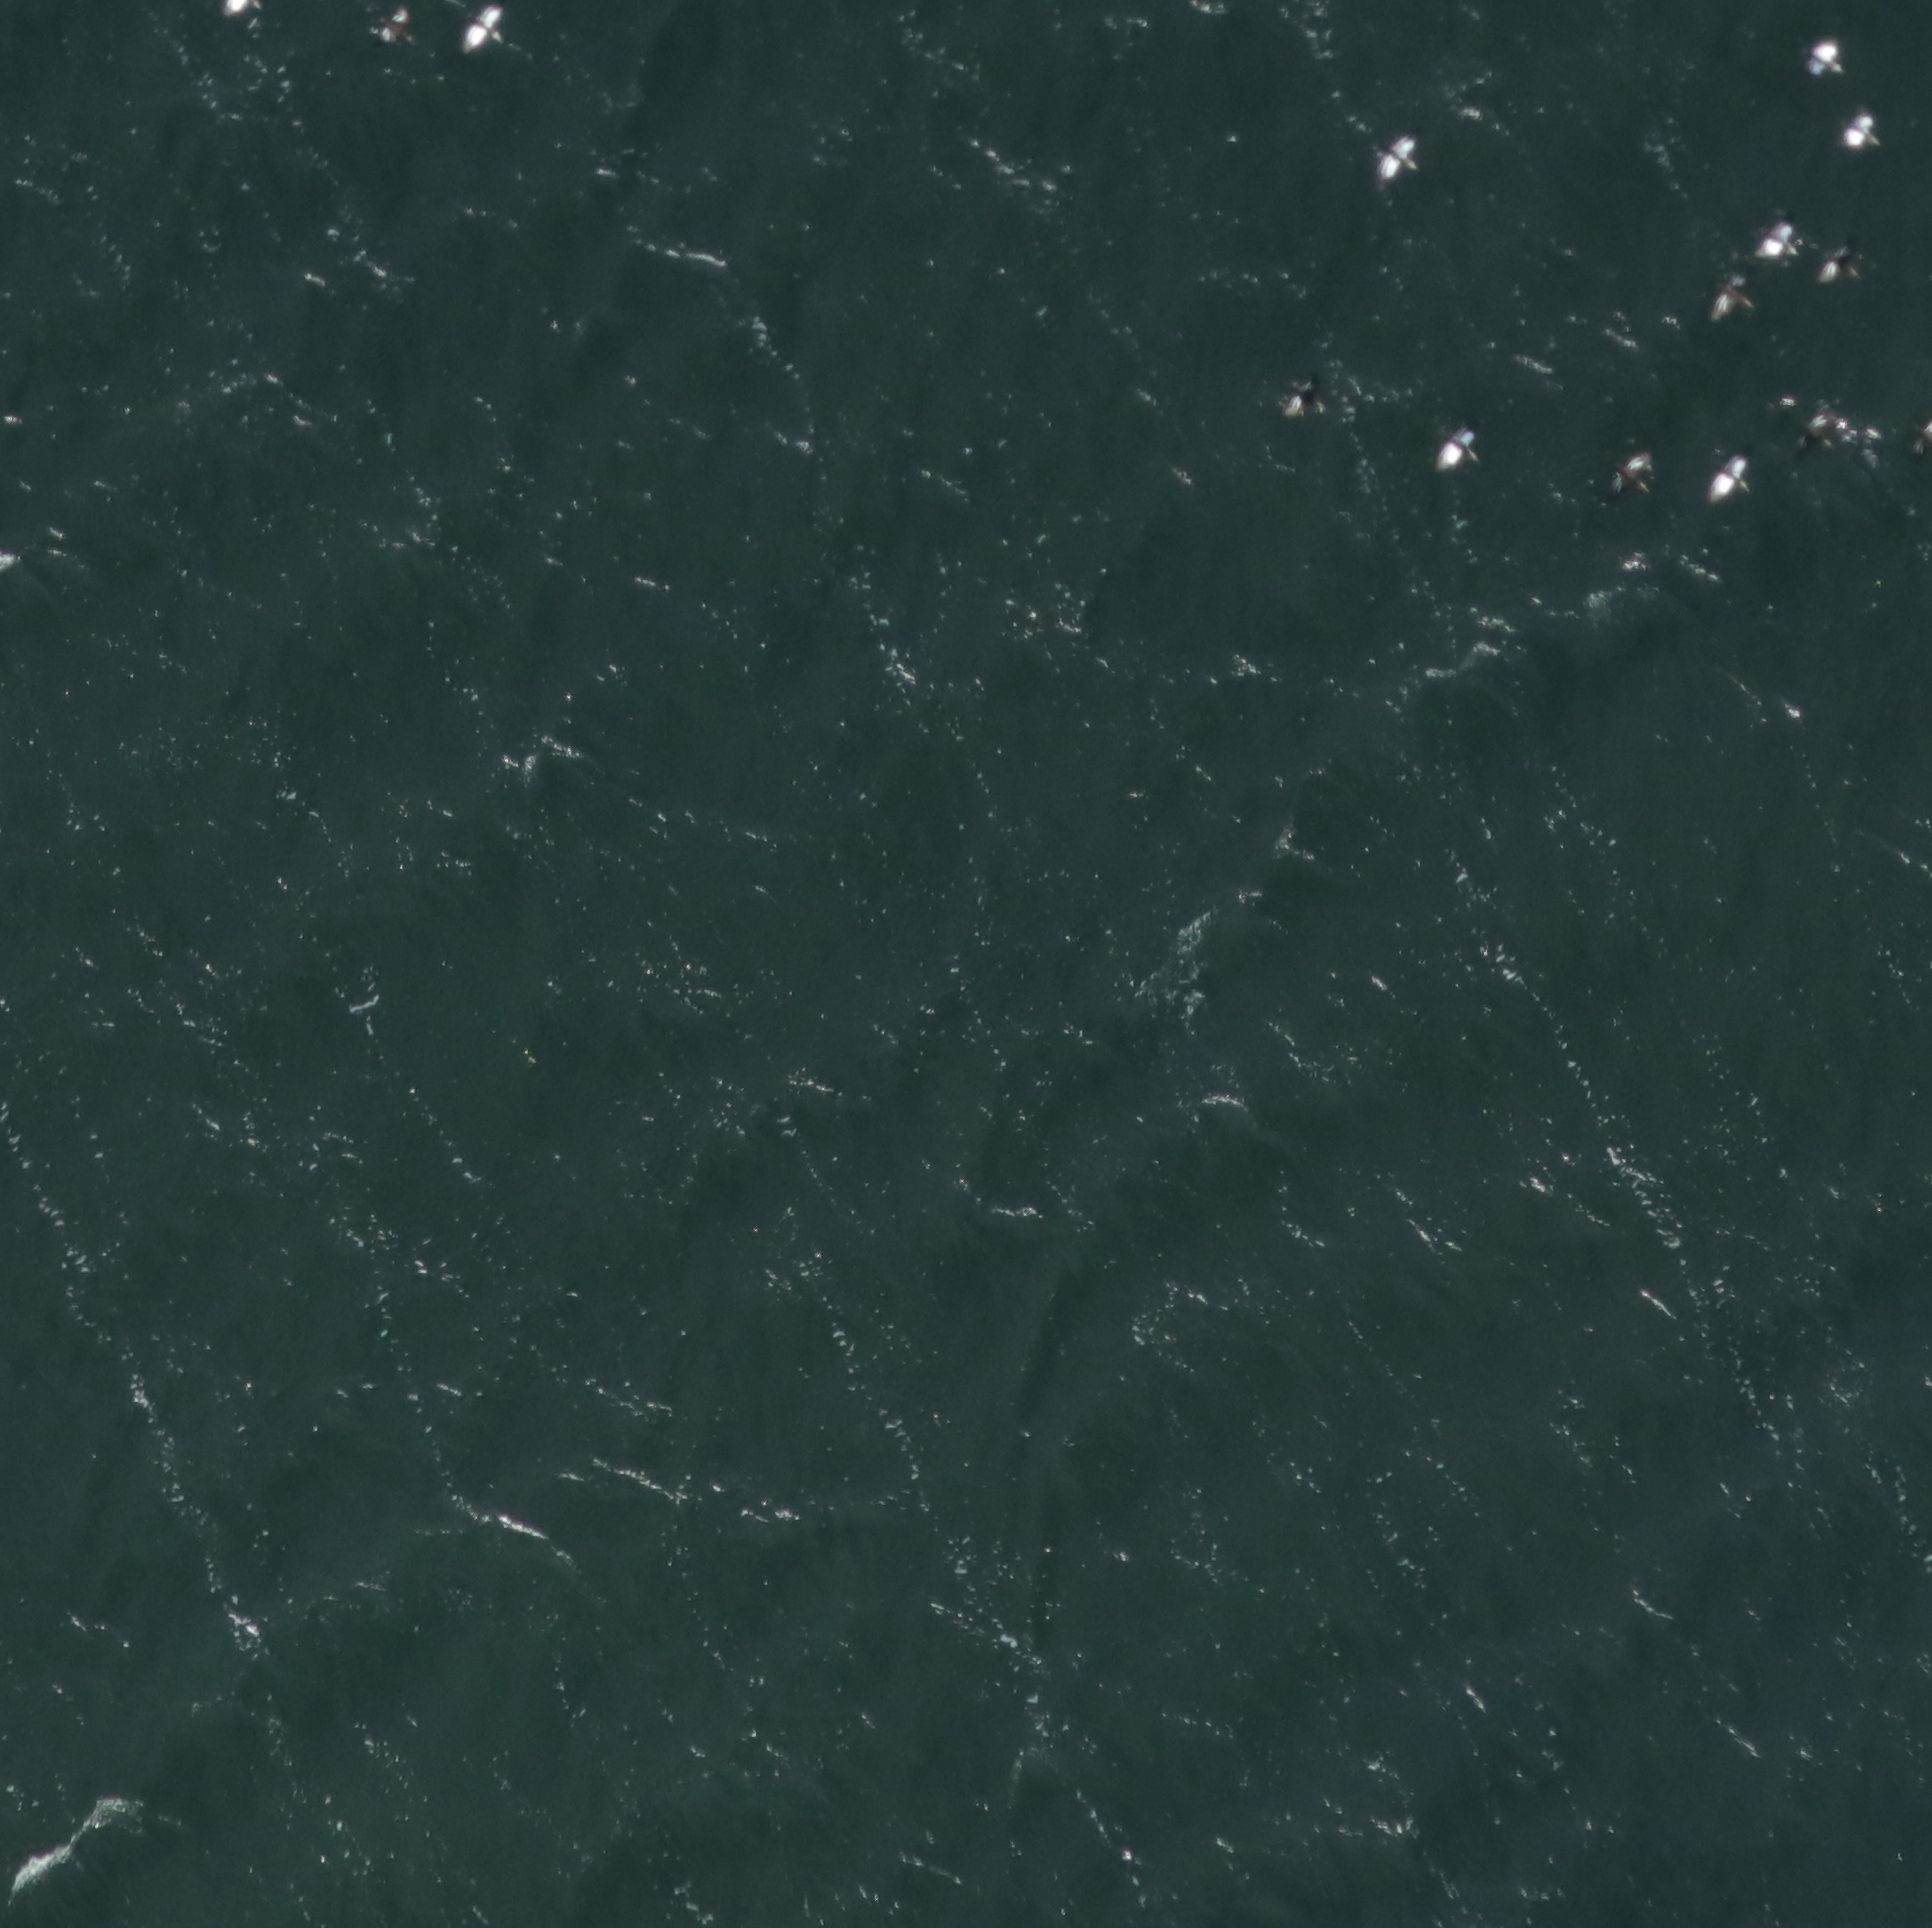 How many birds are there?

14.